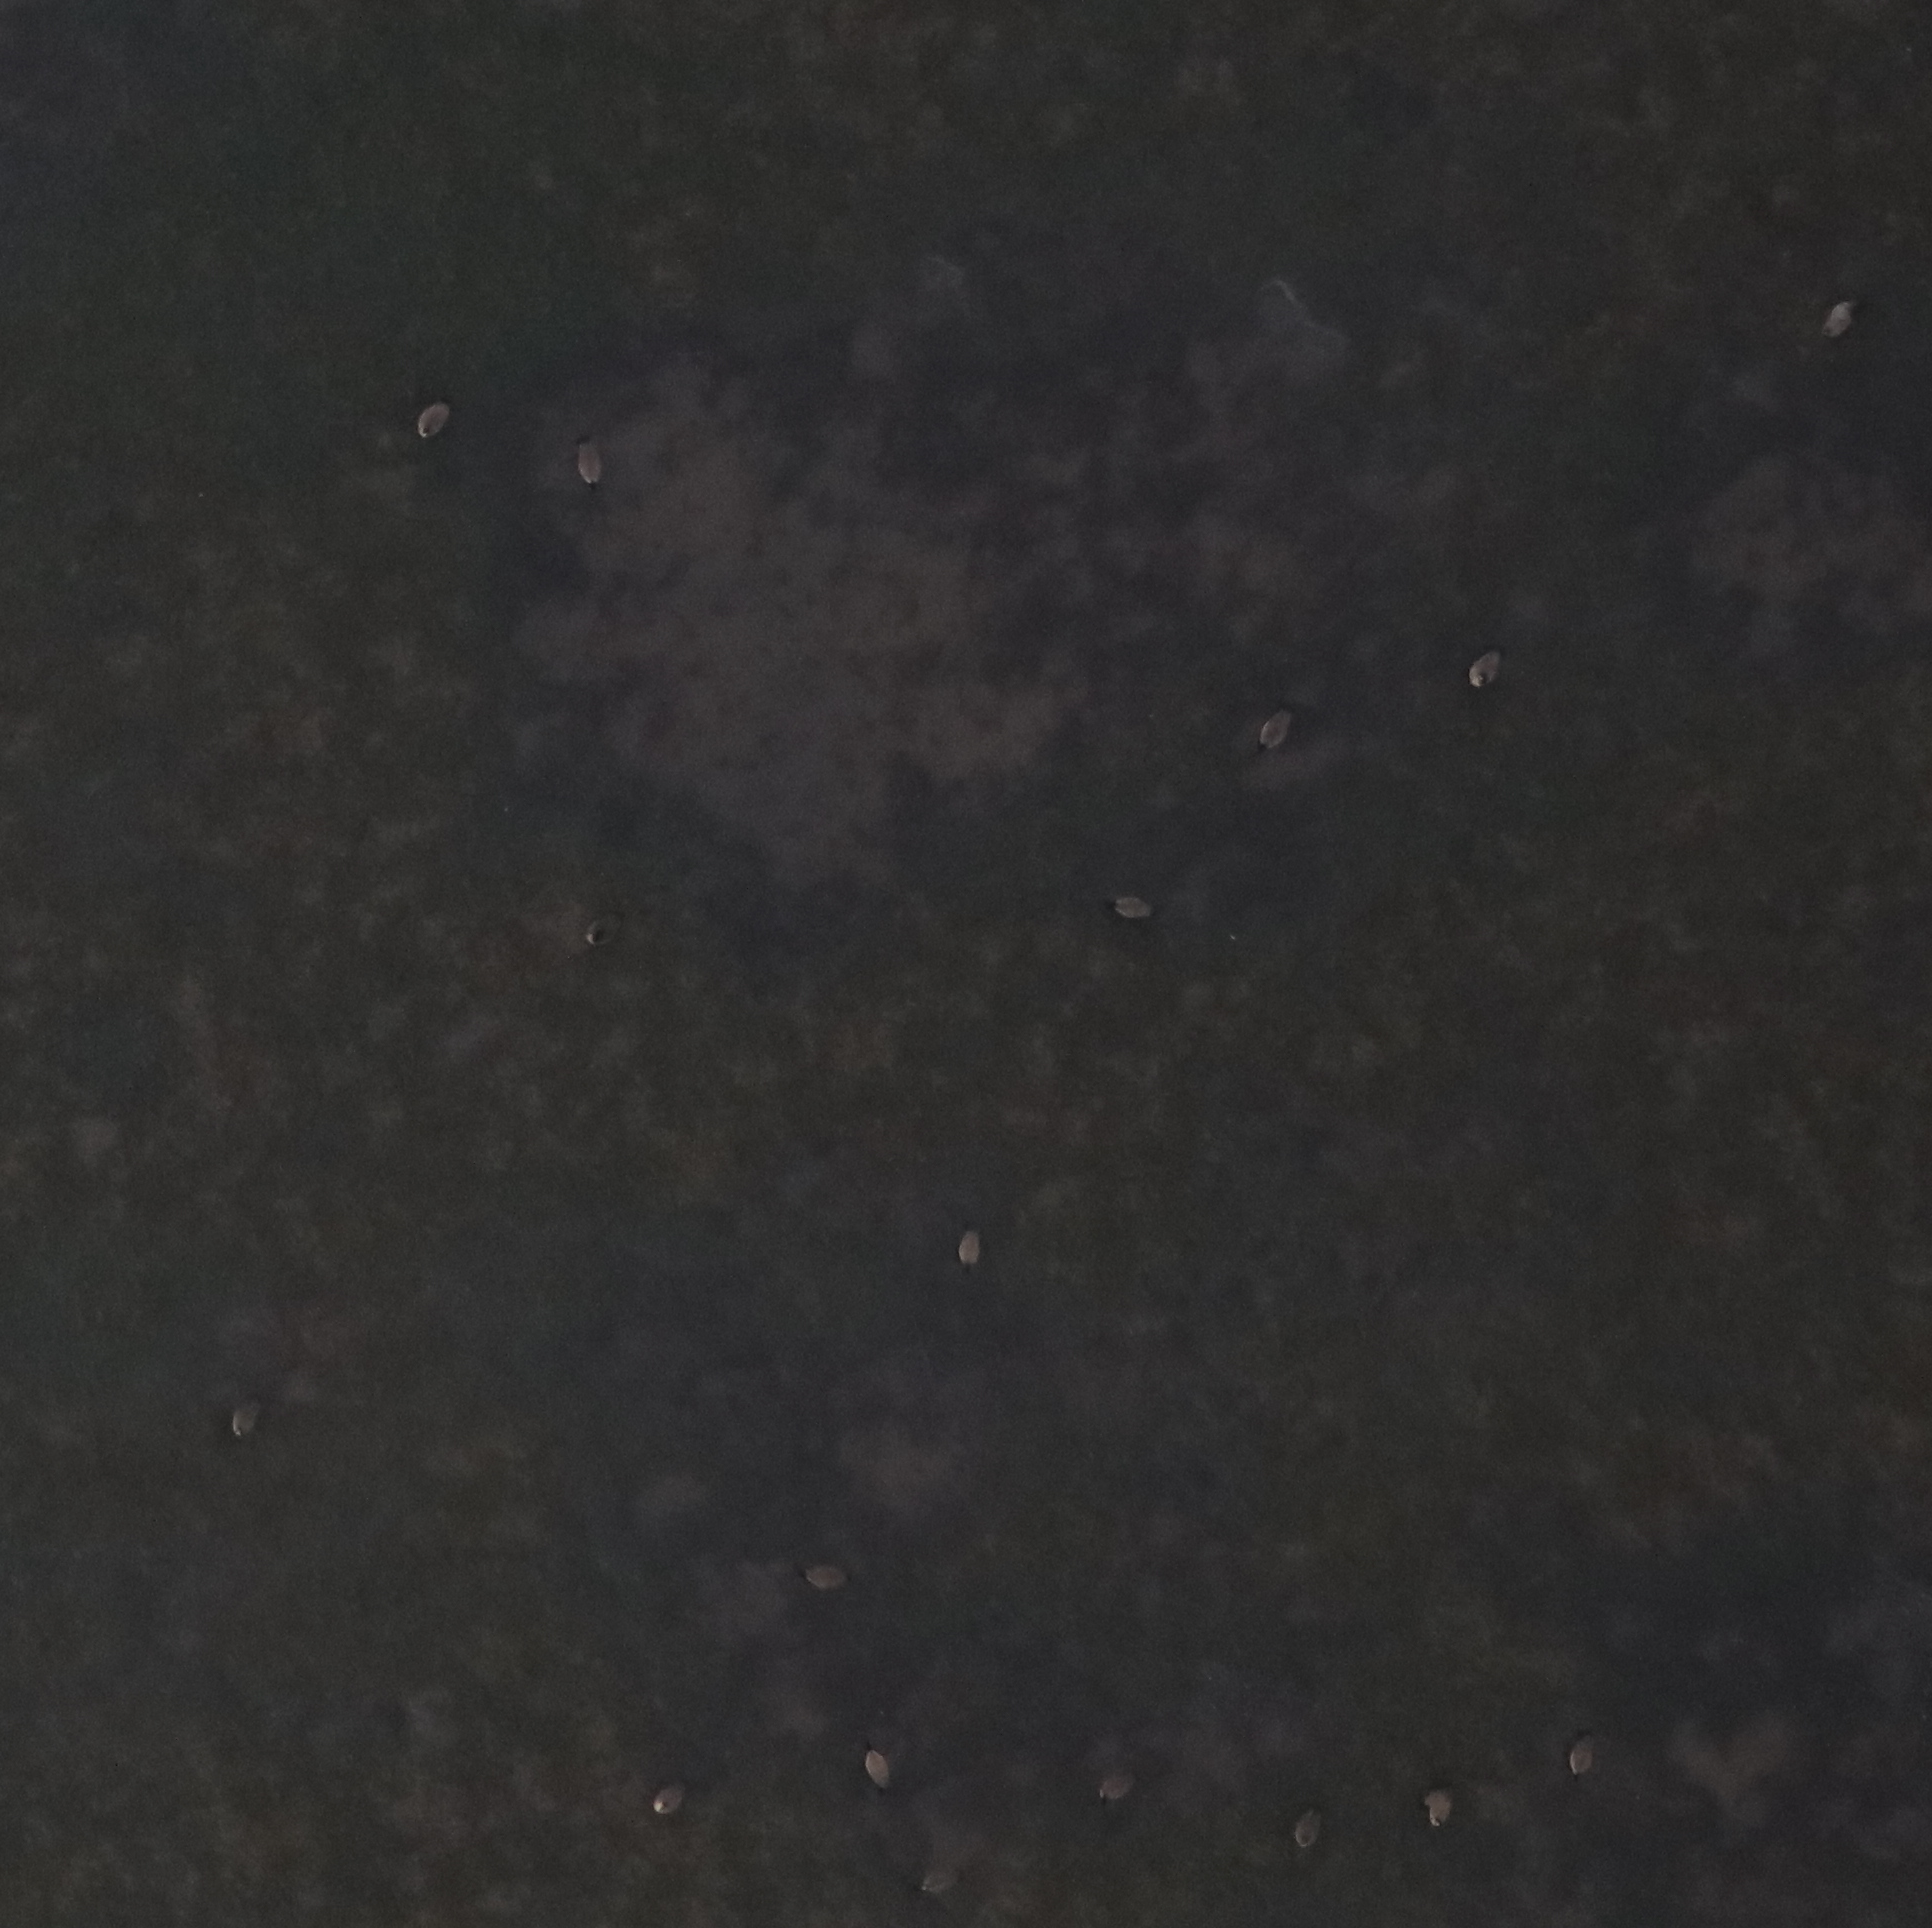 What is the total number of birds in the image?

17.